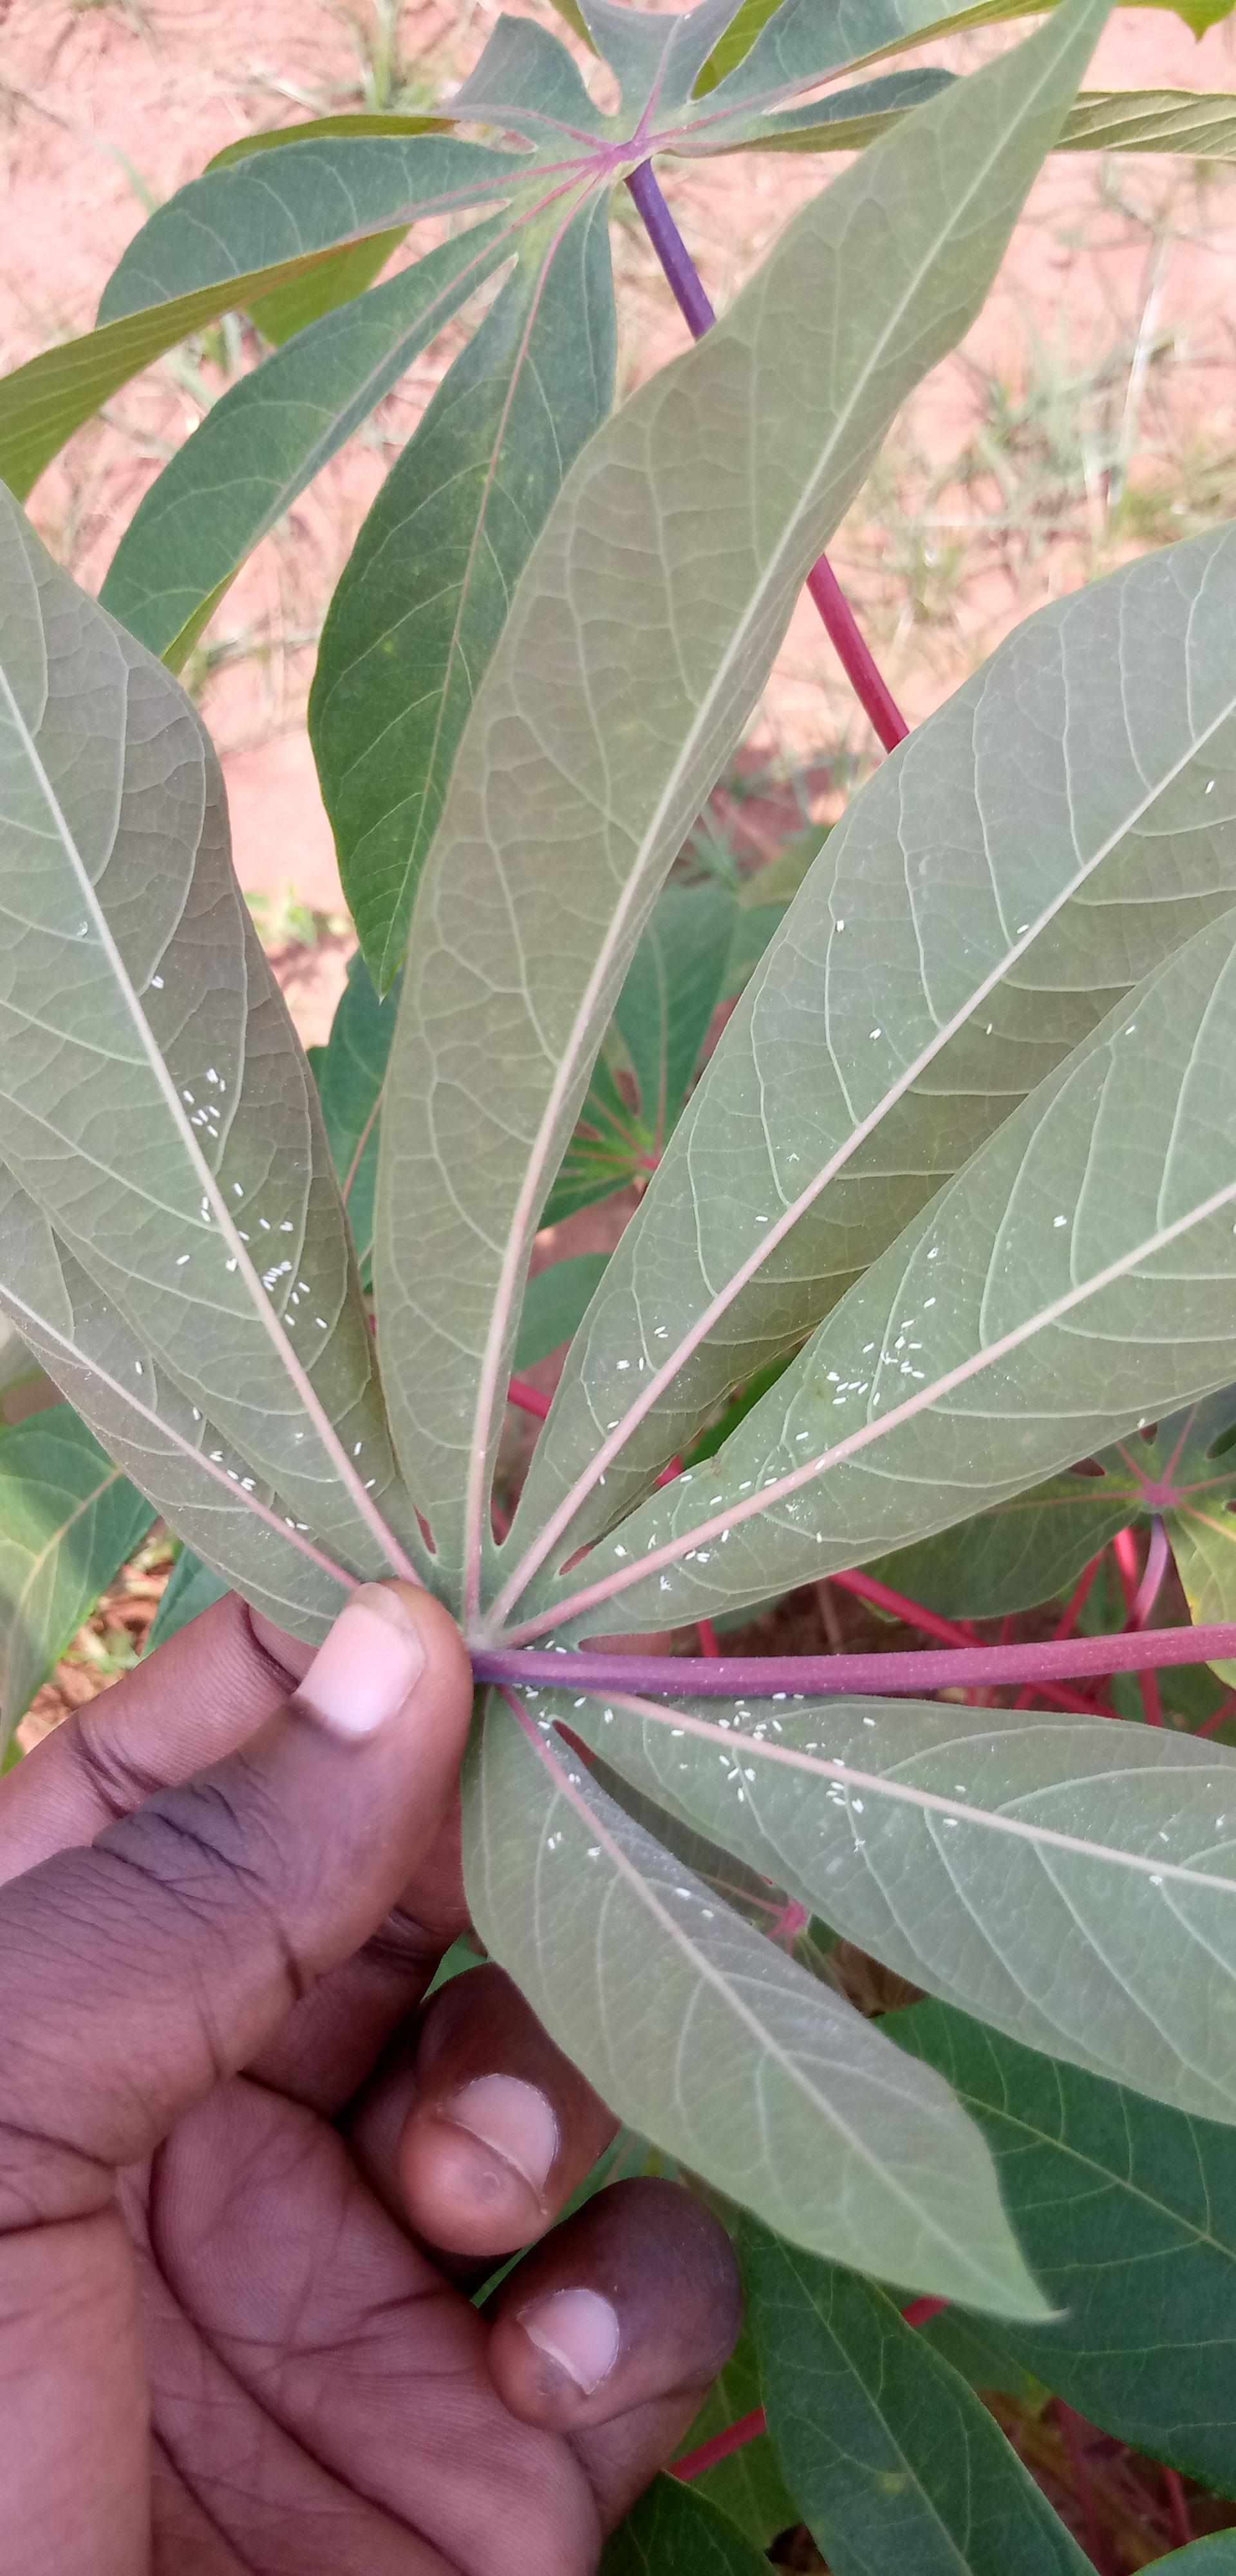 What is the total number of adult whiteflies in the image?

131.